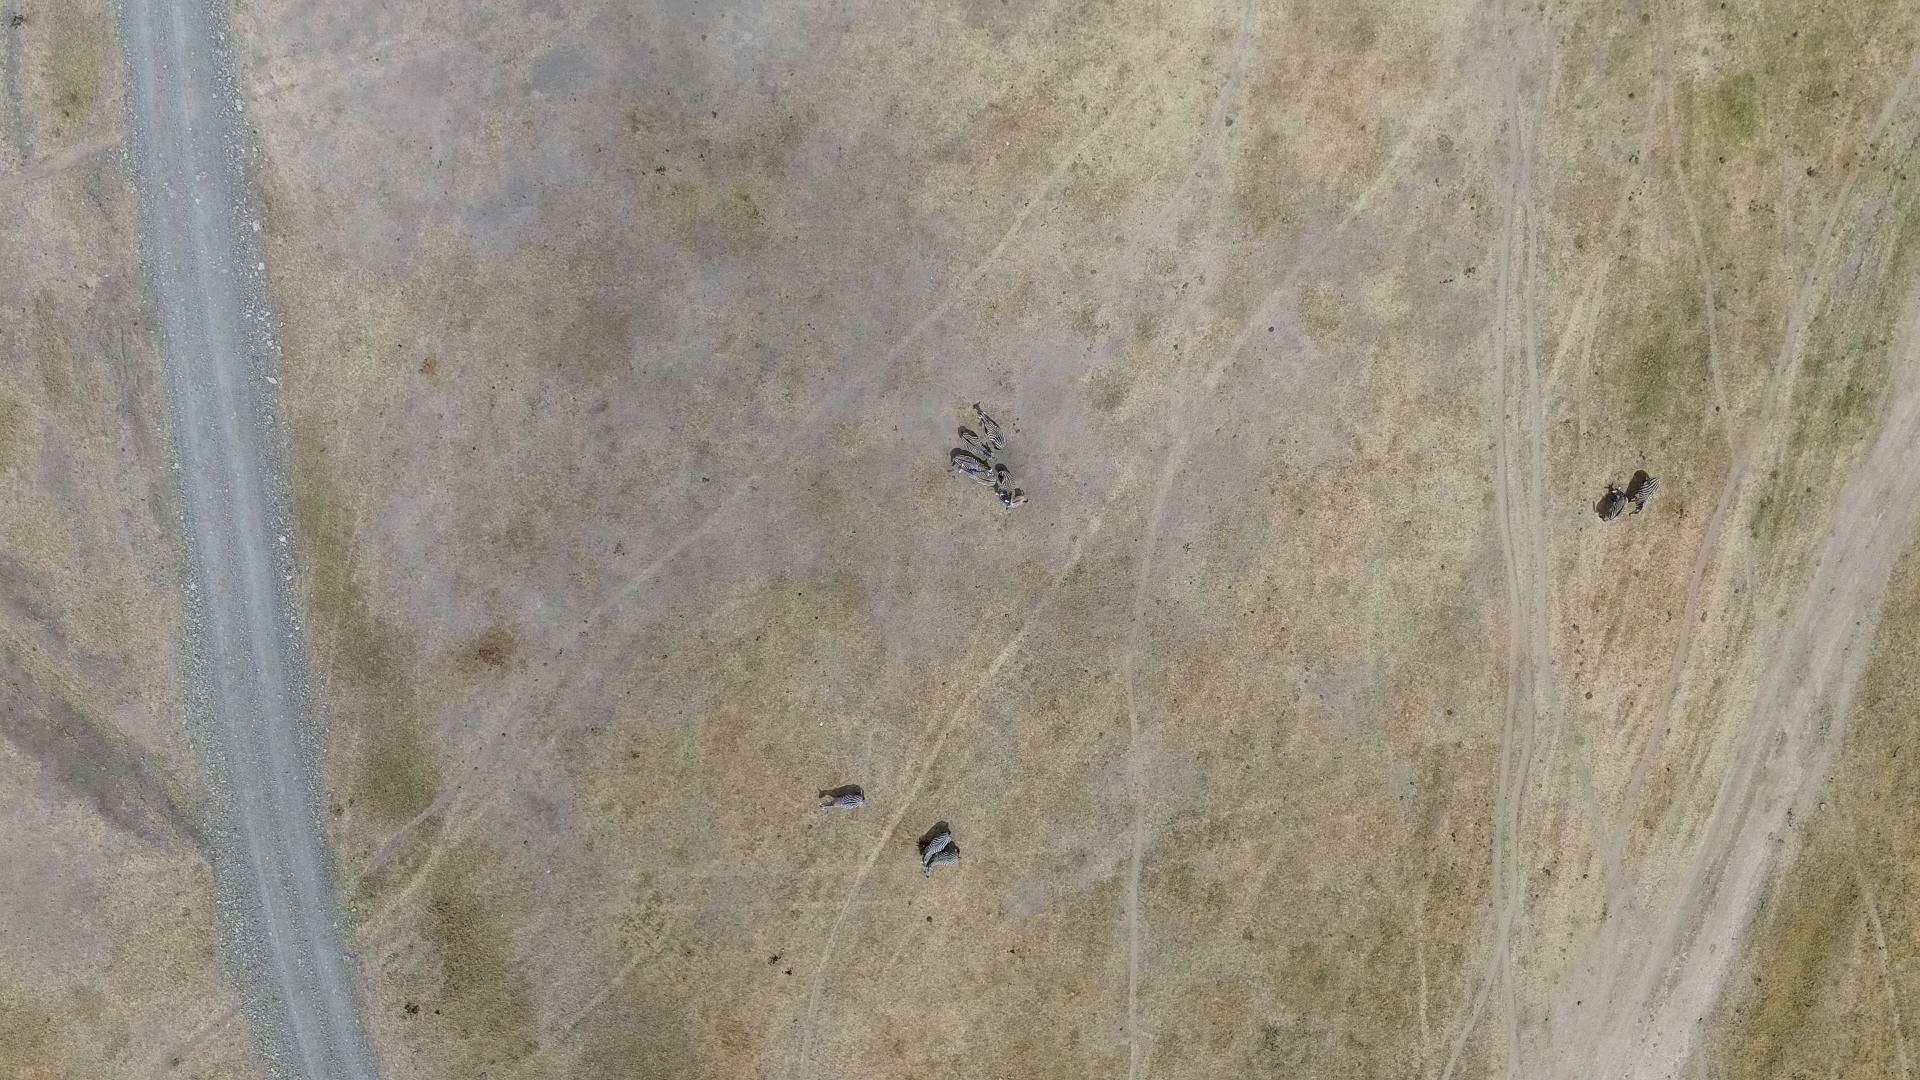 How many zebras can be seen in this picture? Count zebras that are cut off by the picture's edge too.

11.